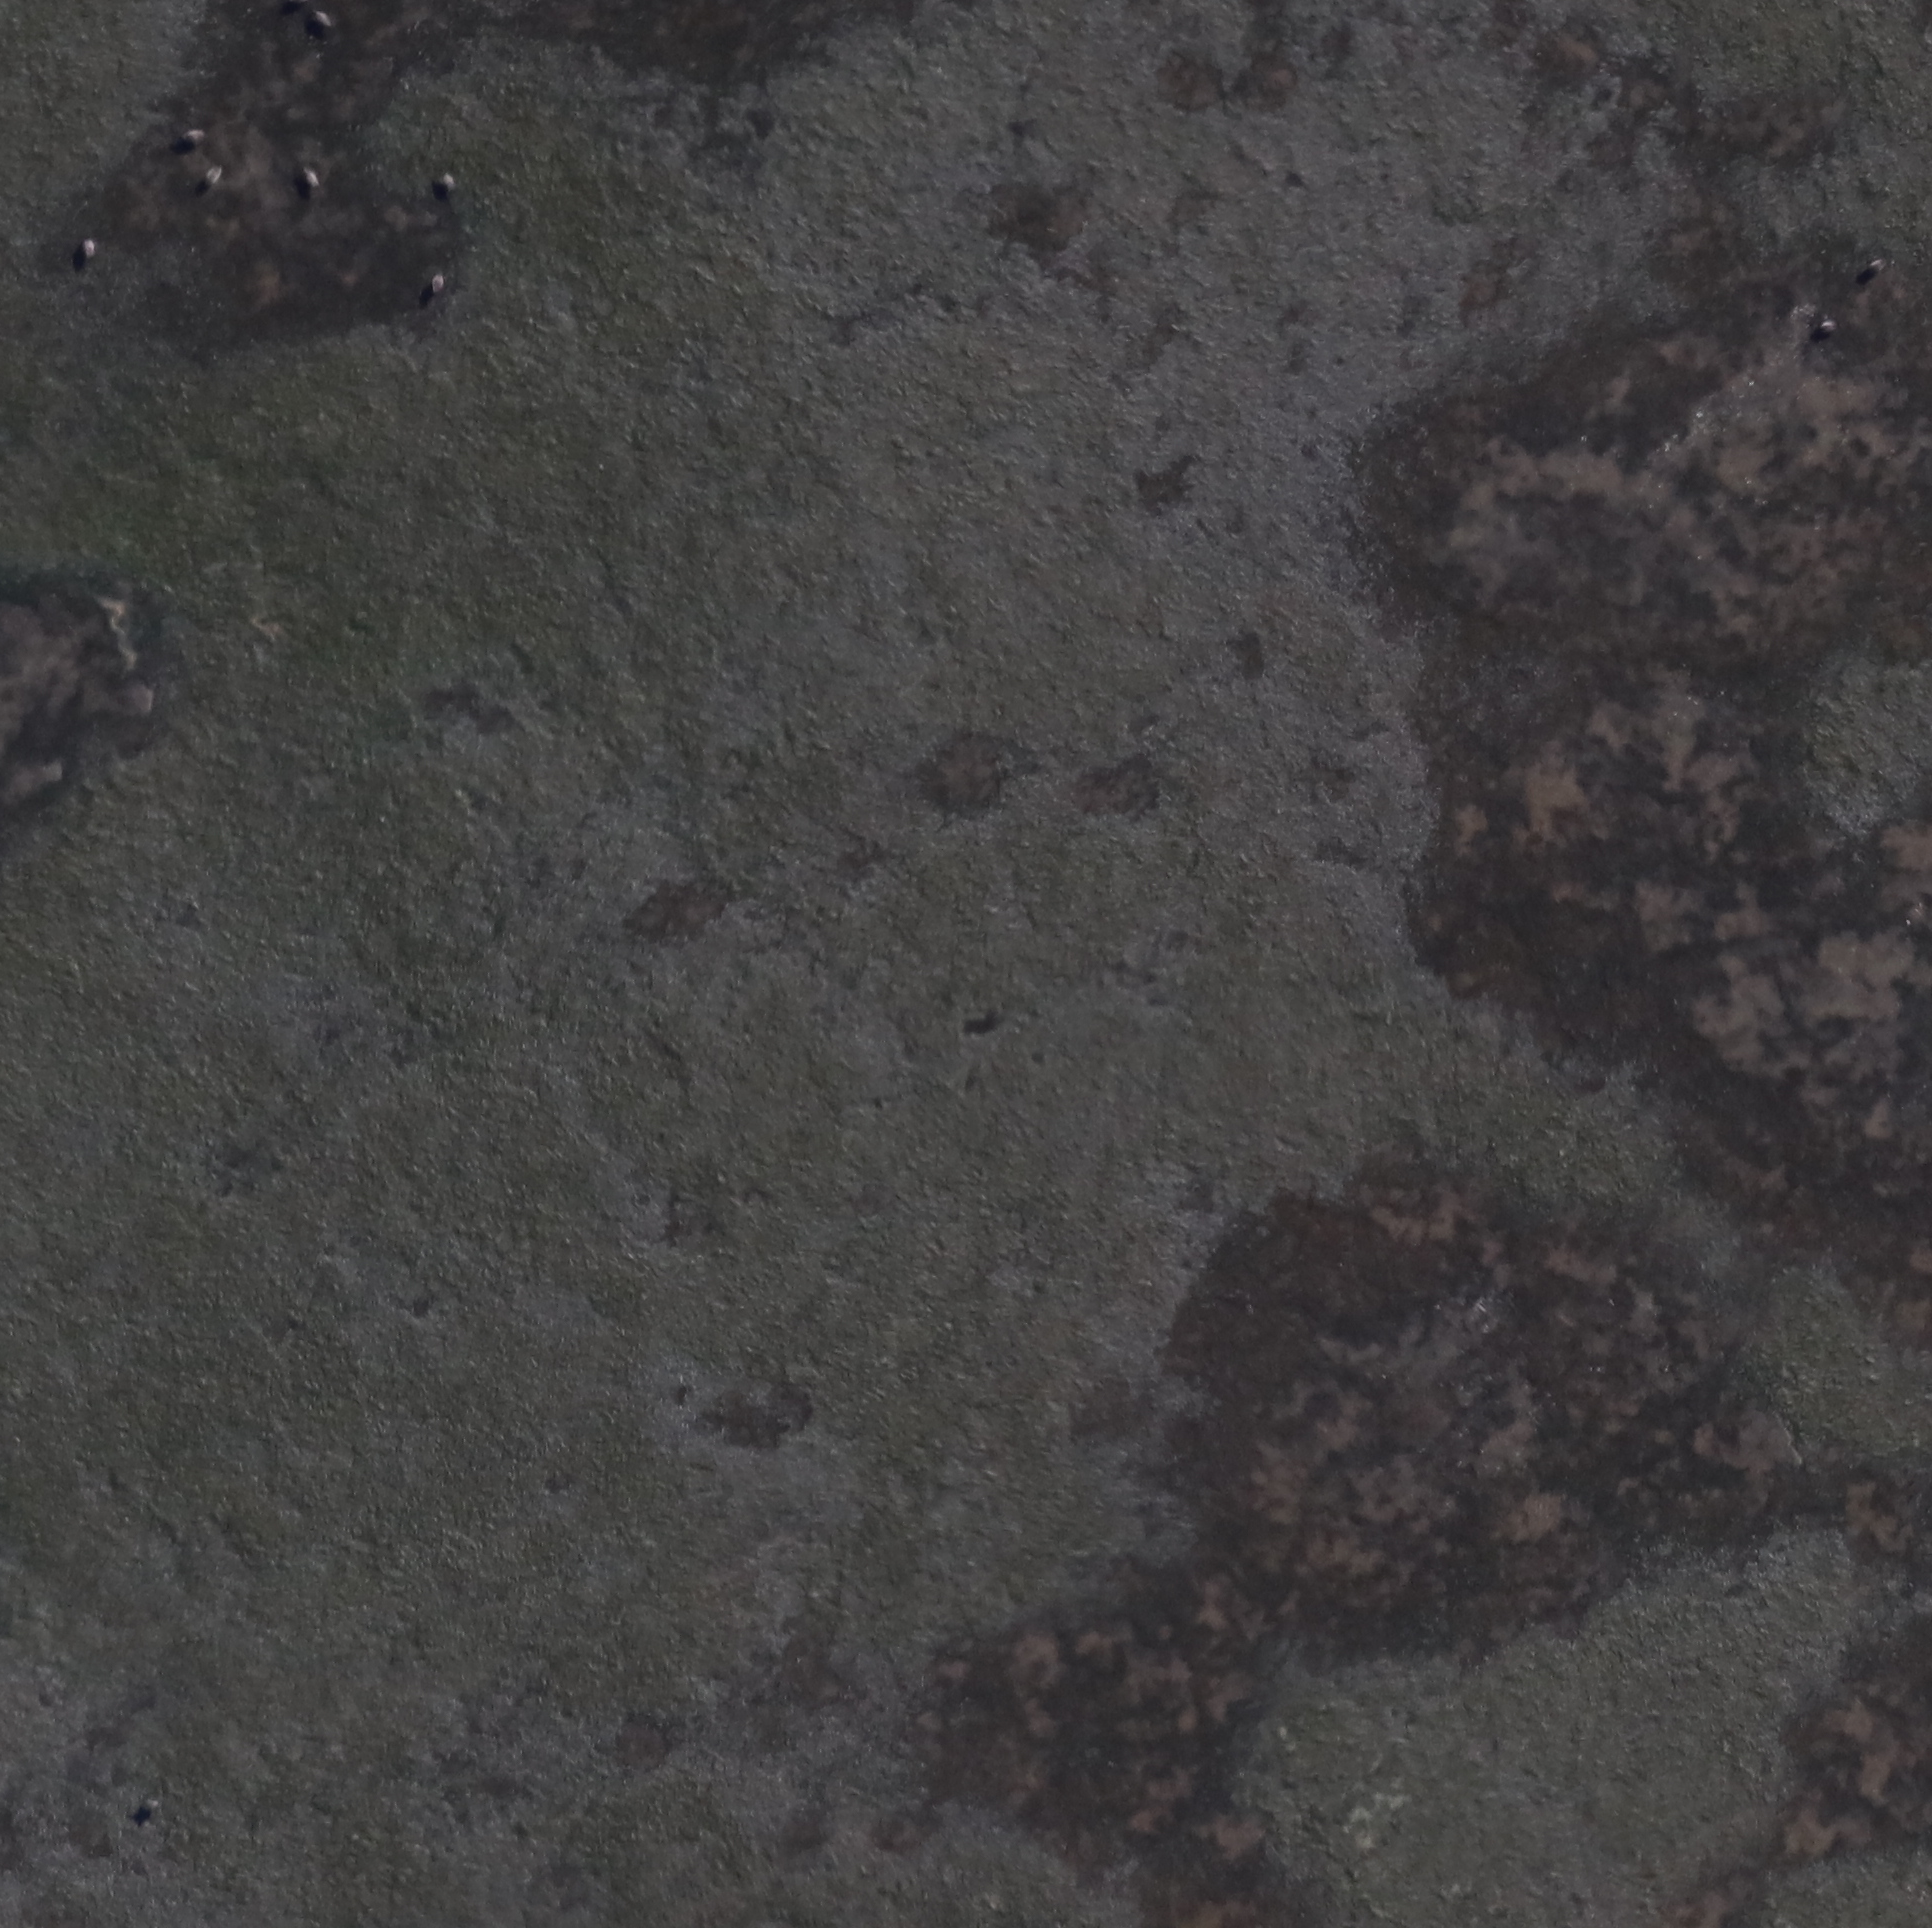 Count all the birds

10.